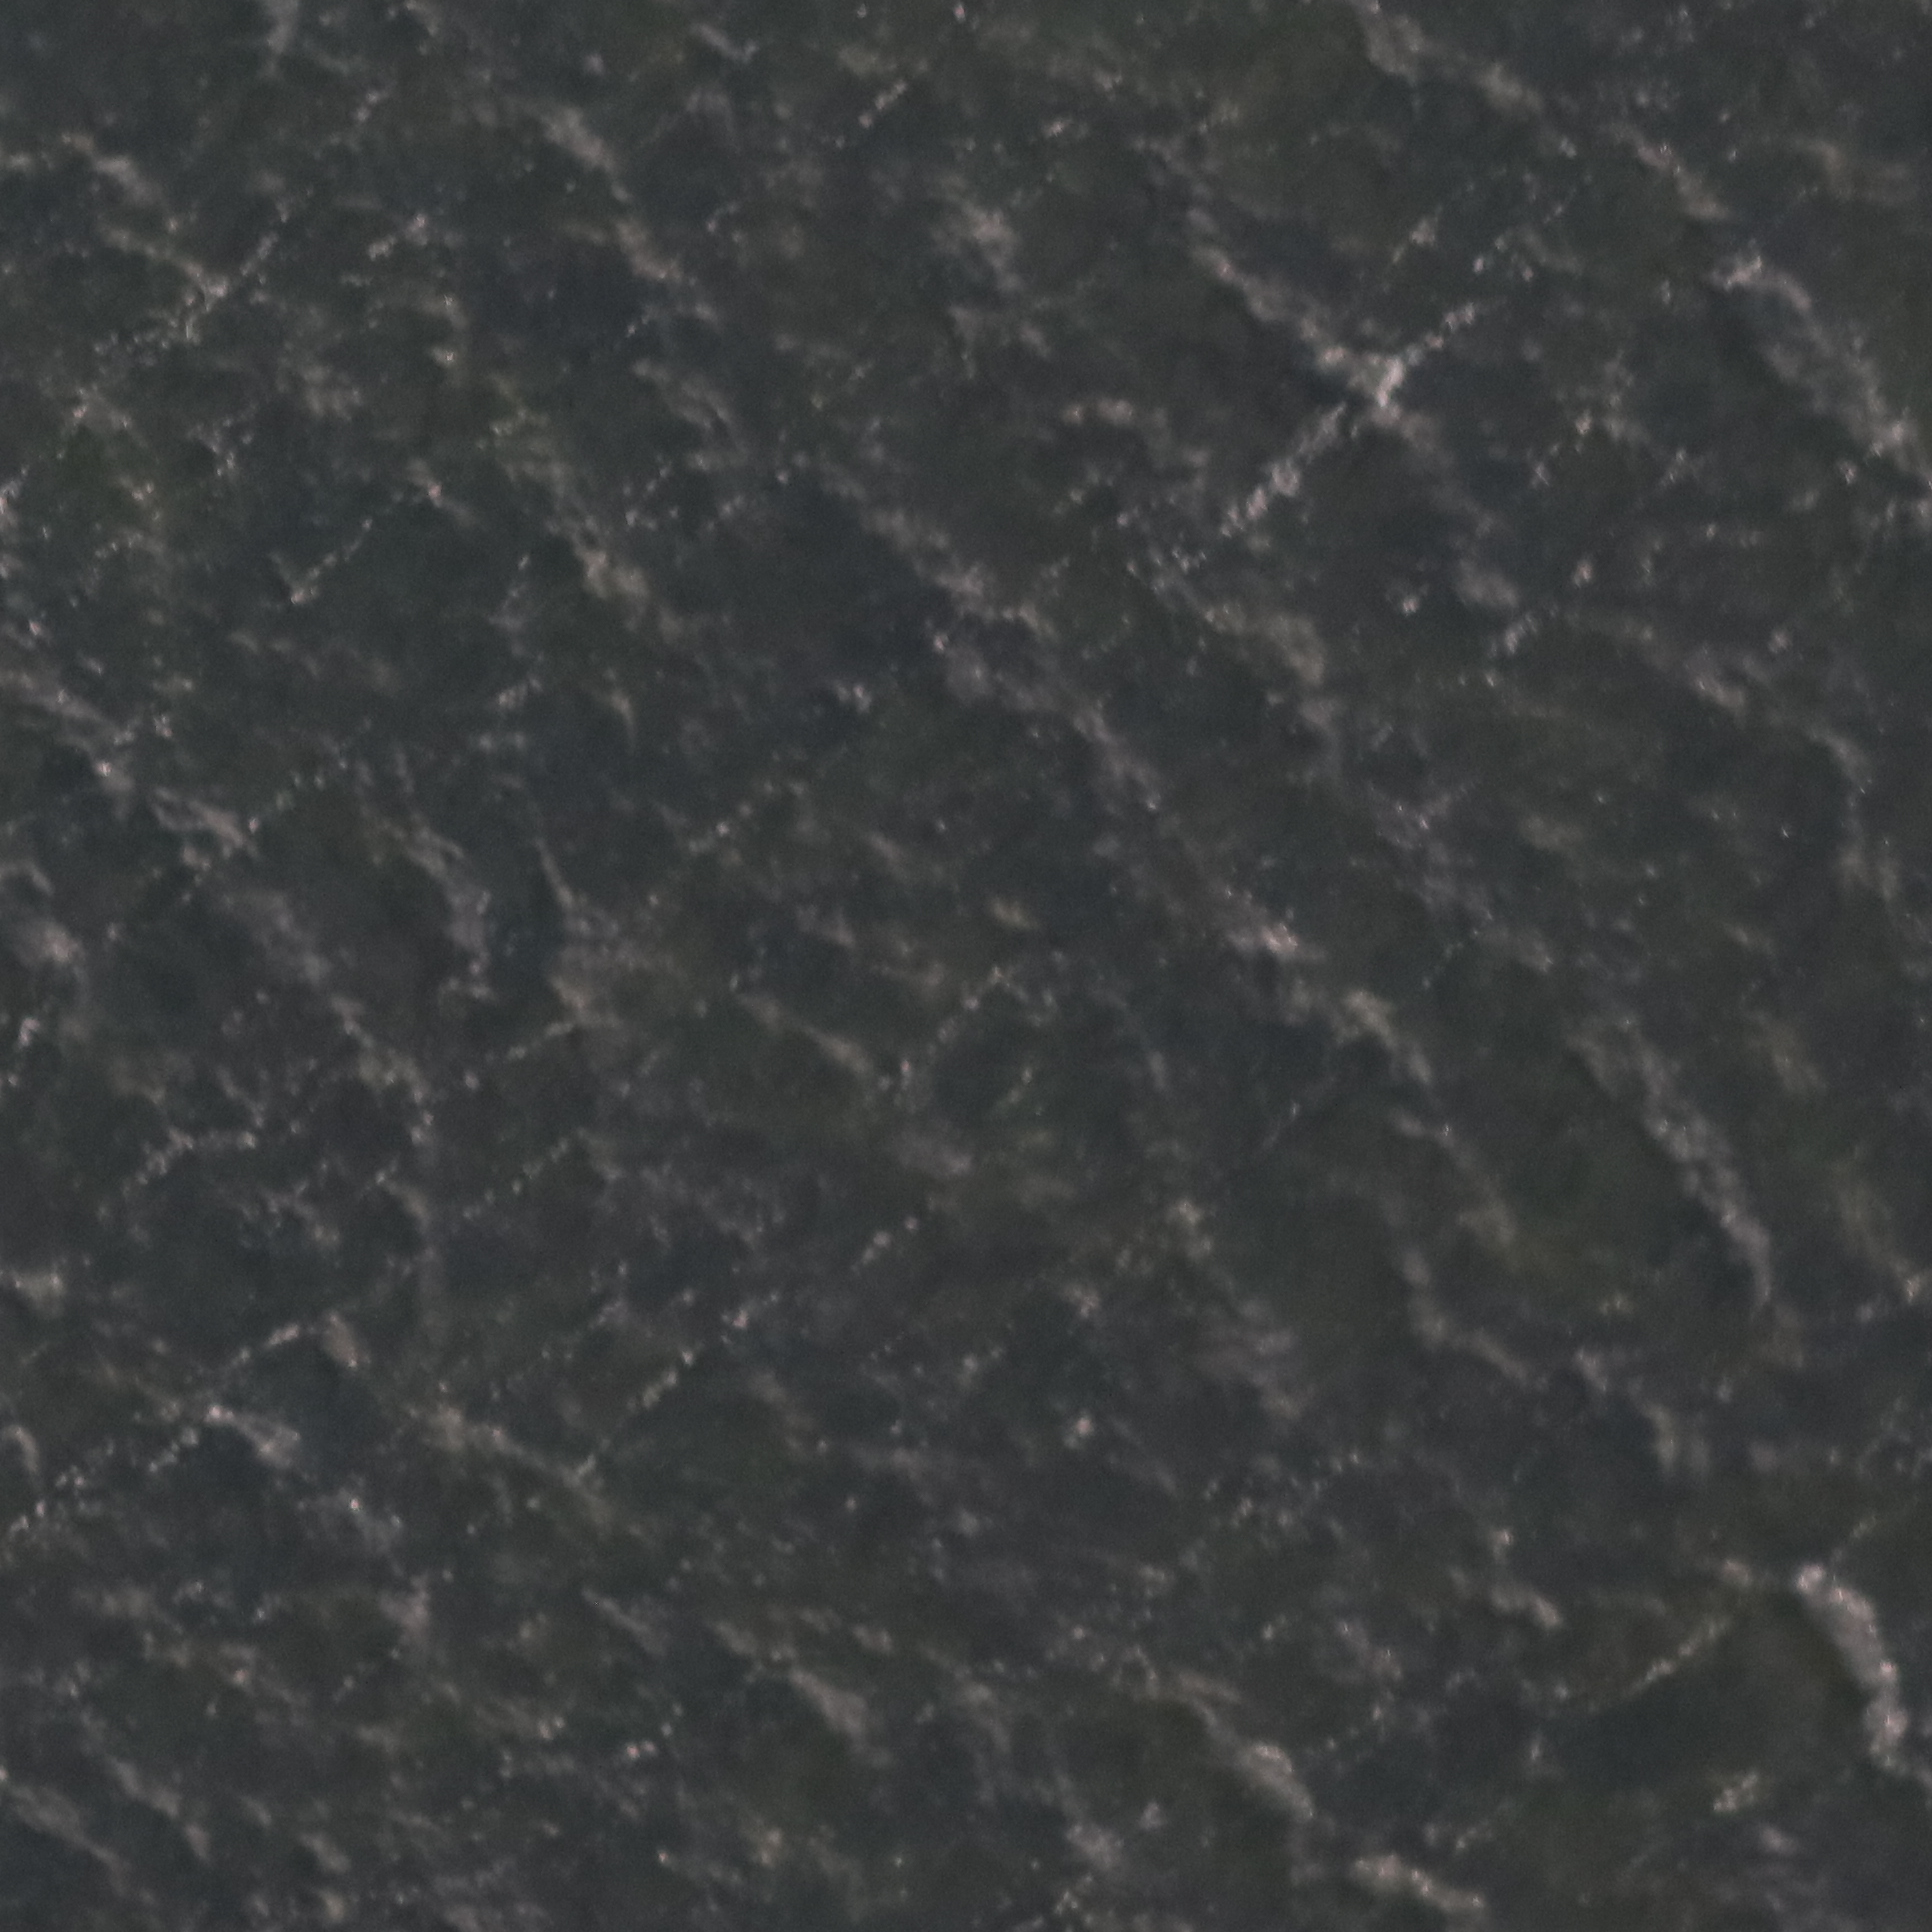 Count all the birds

0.